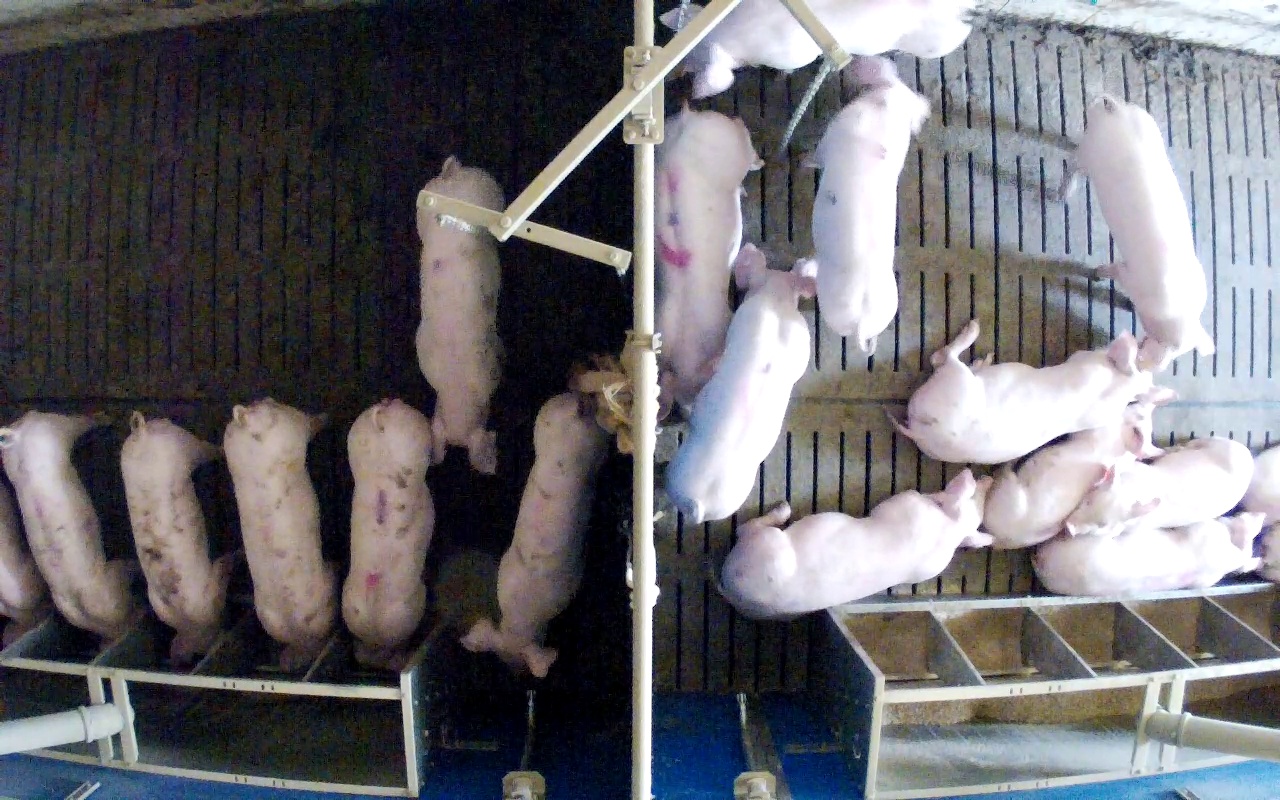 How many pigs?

19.